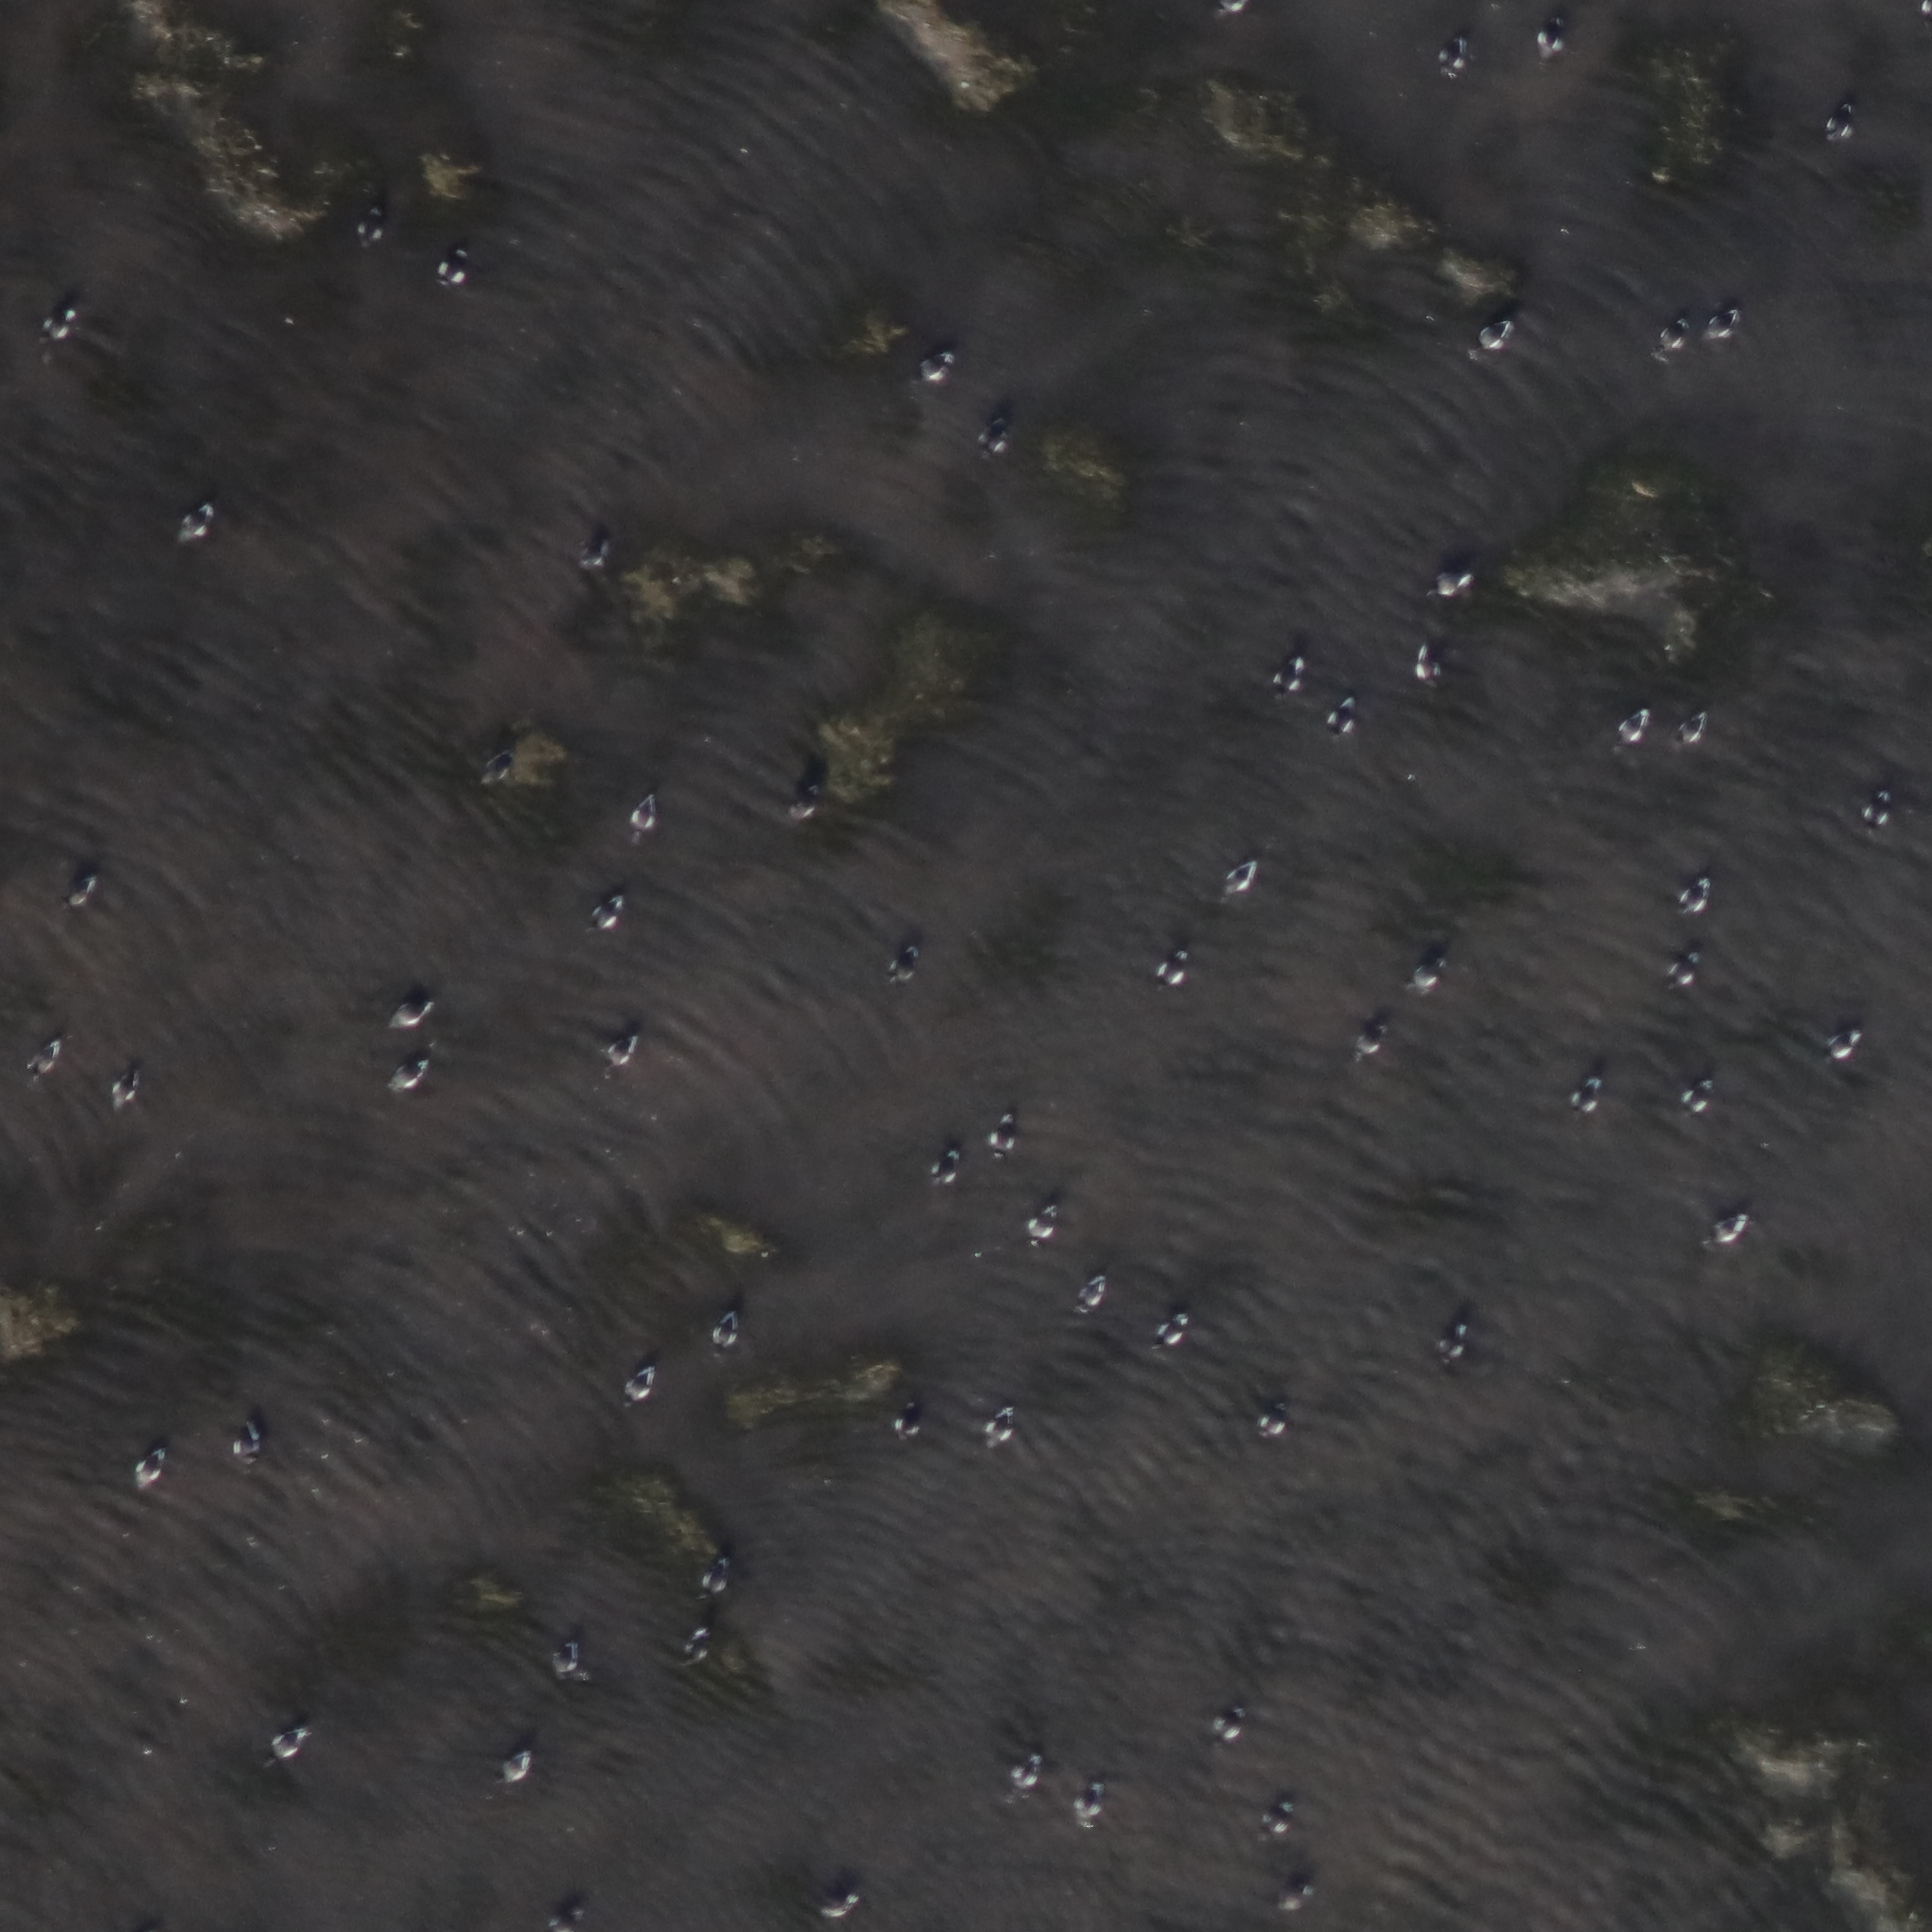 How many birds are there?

66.